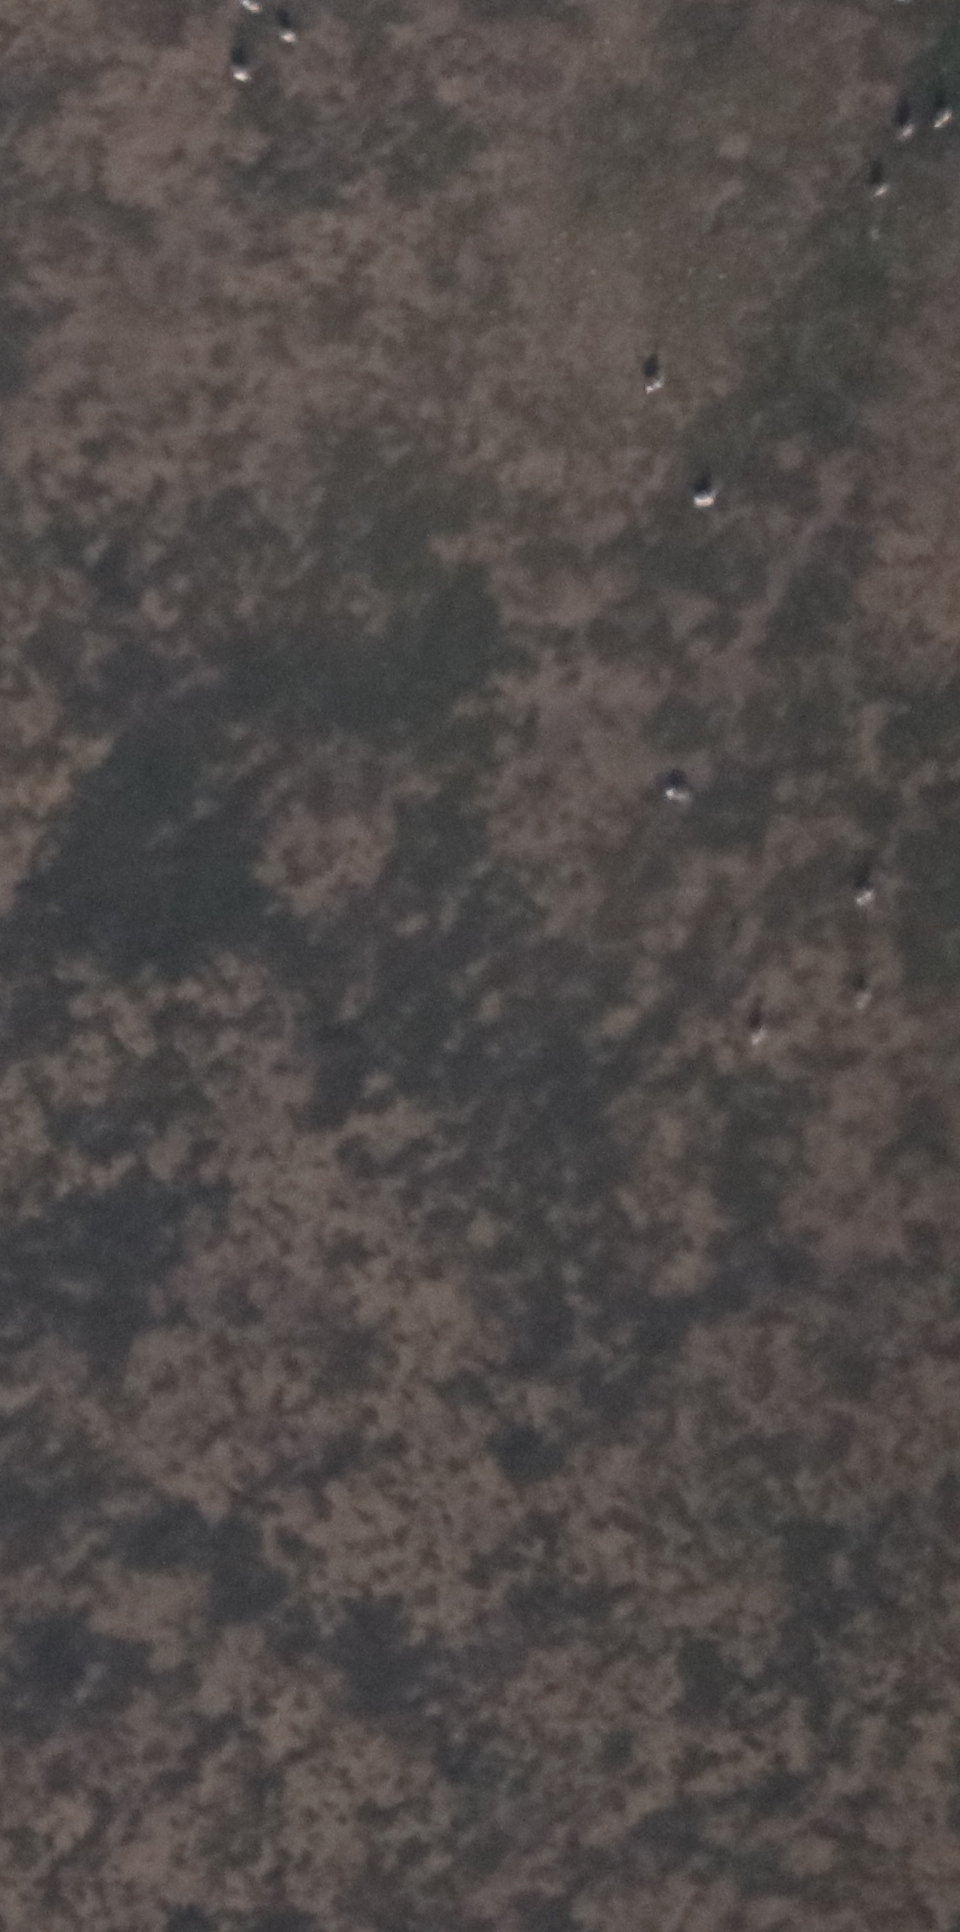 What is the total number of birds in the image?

12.